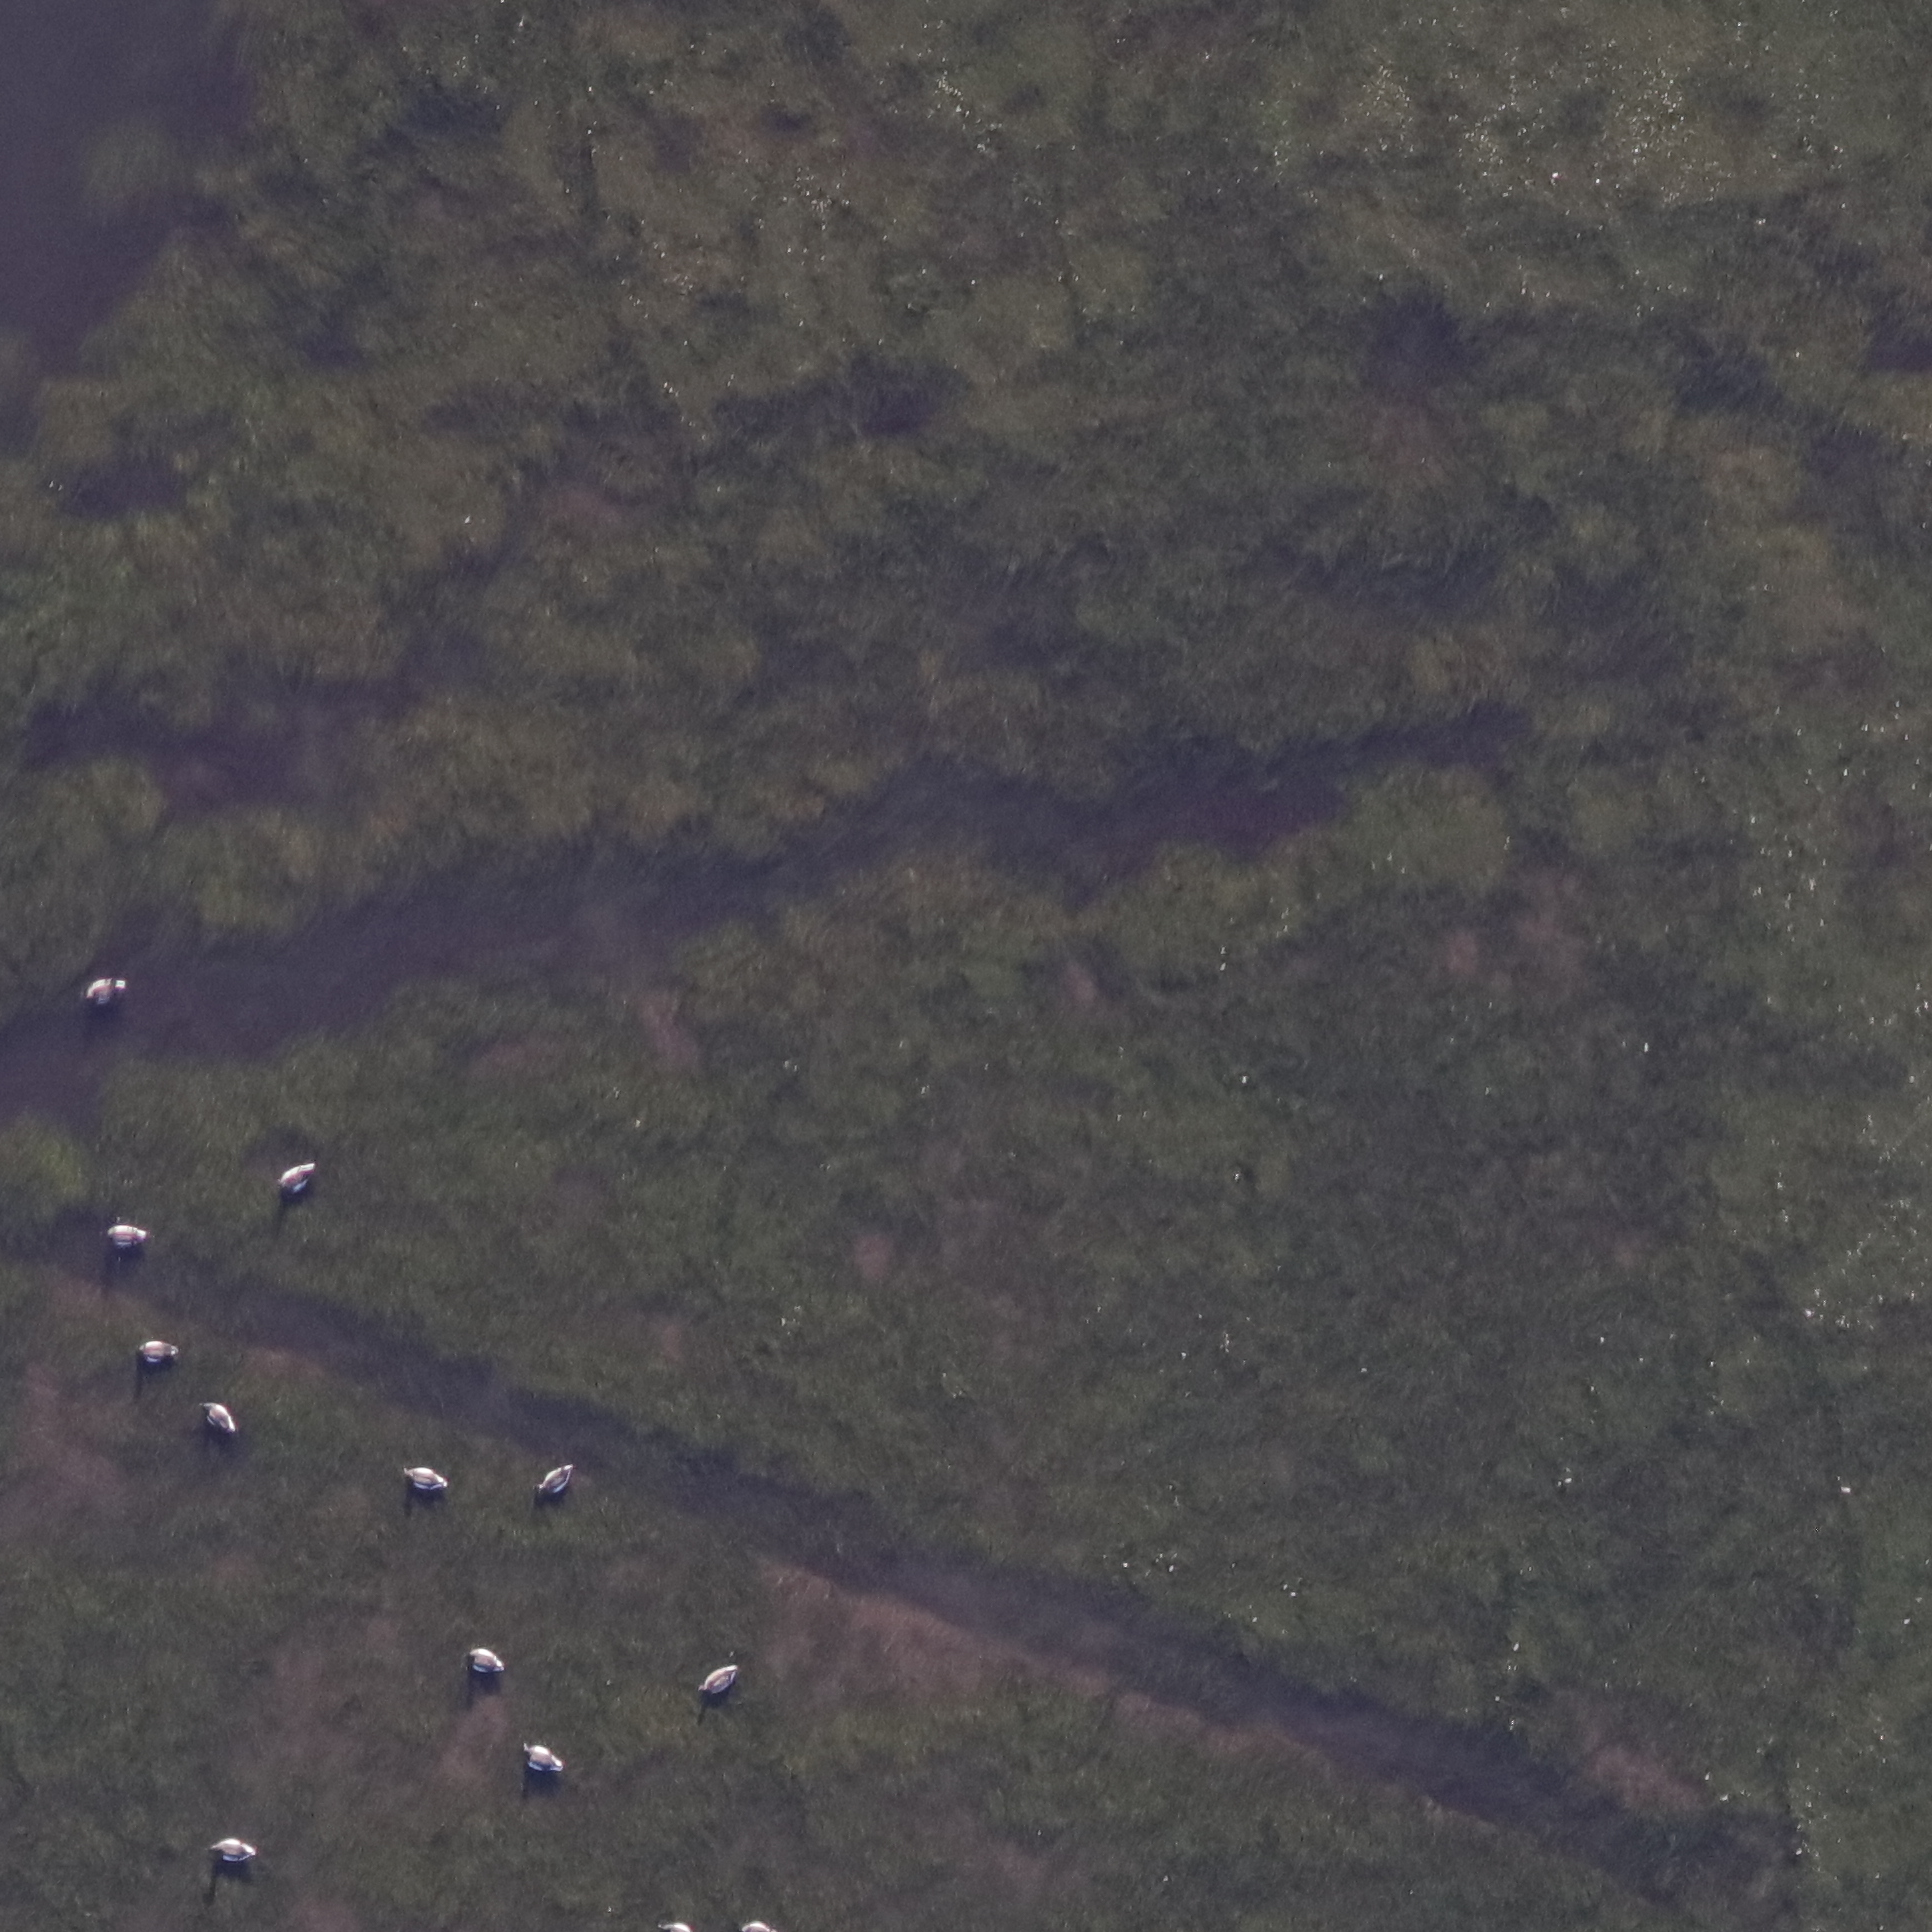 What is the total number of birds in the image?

11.